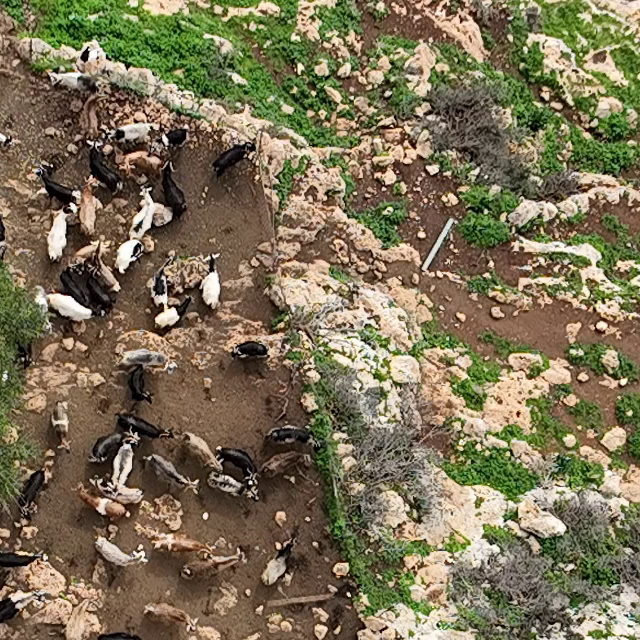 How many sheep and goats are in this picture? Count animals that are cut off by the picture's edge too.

49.